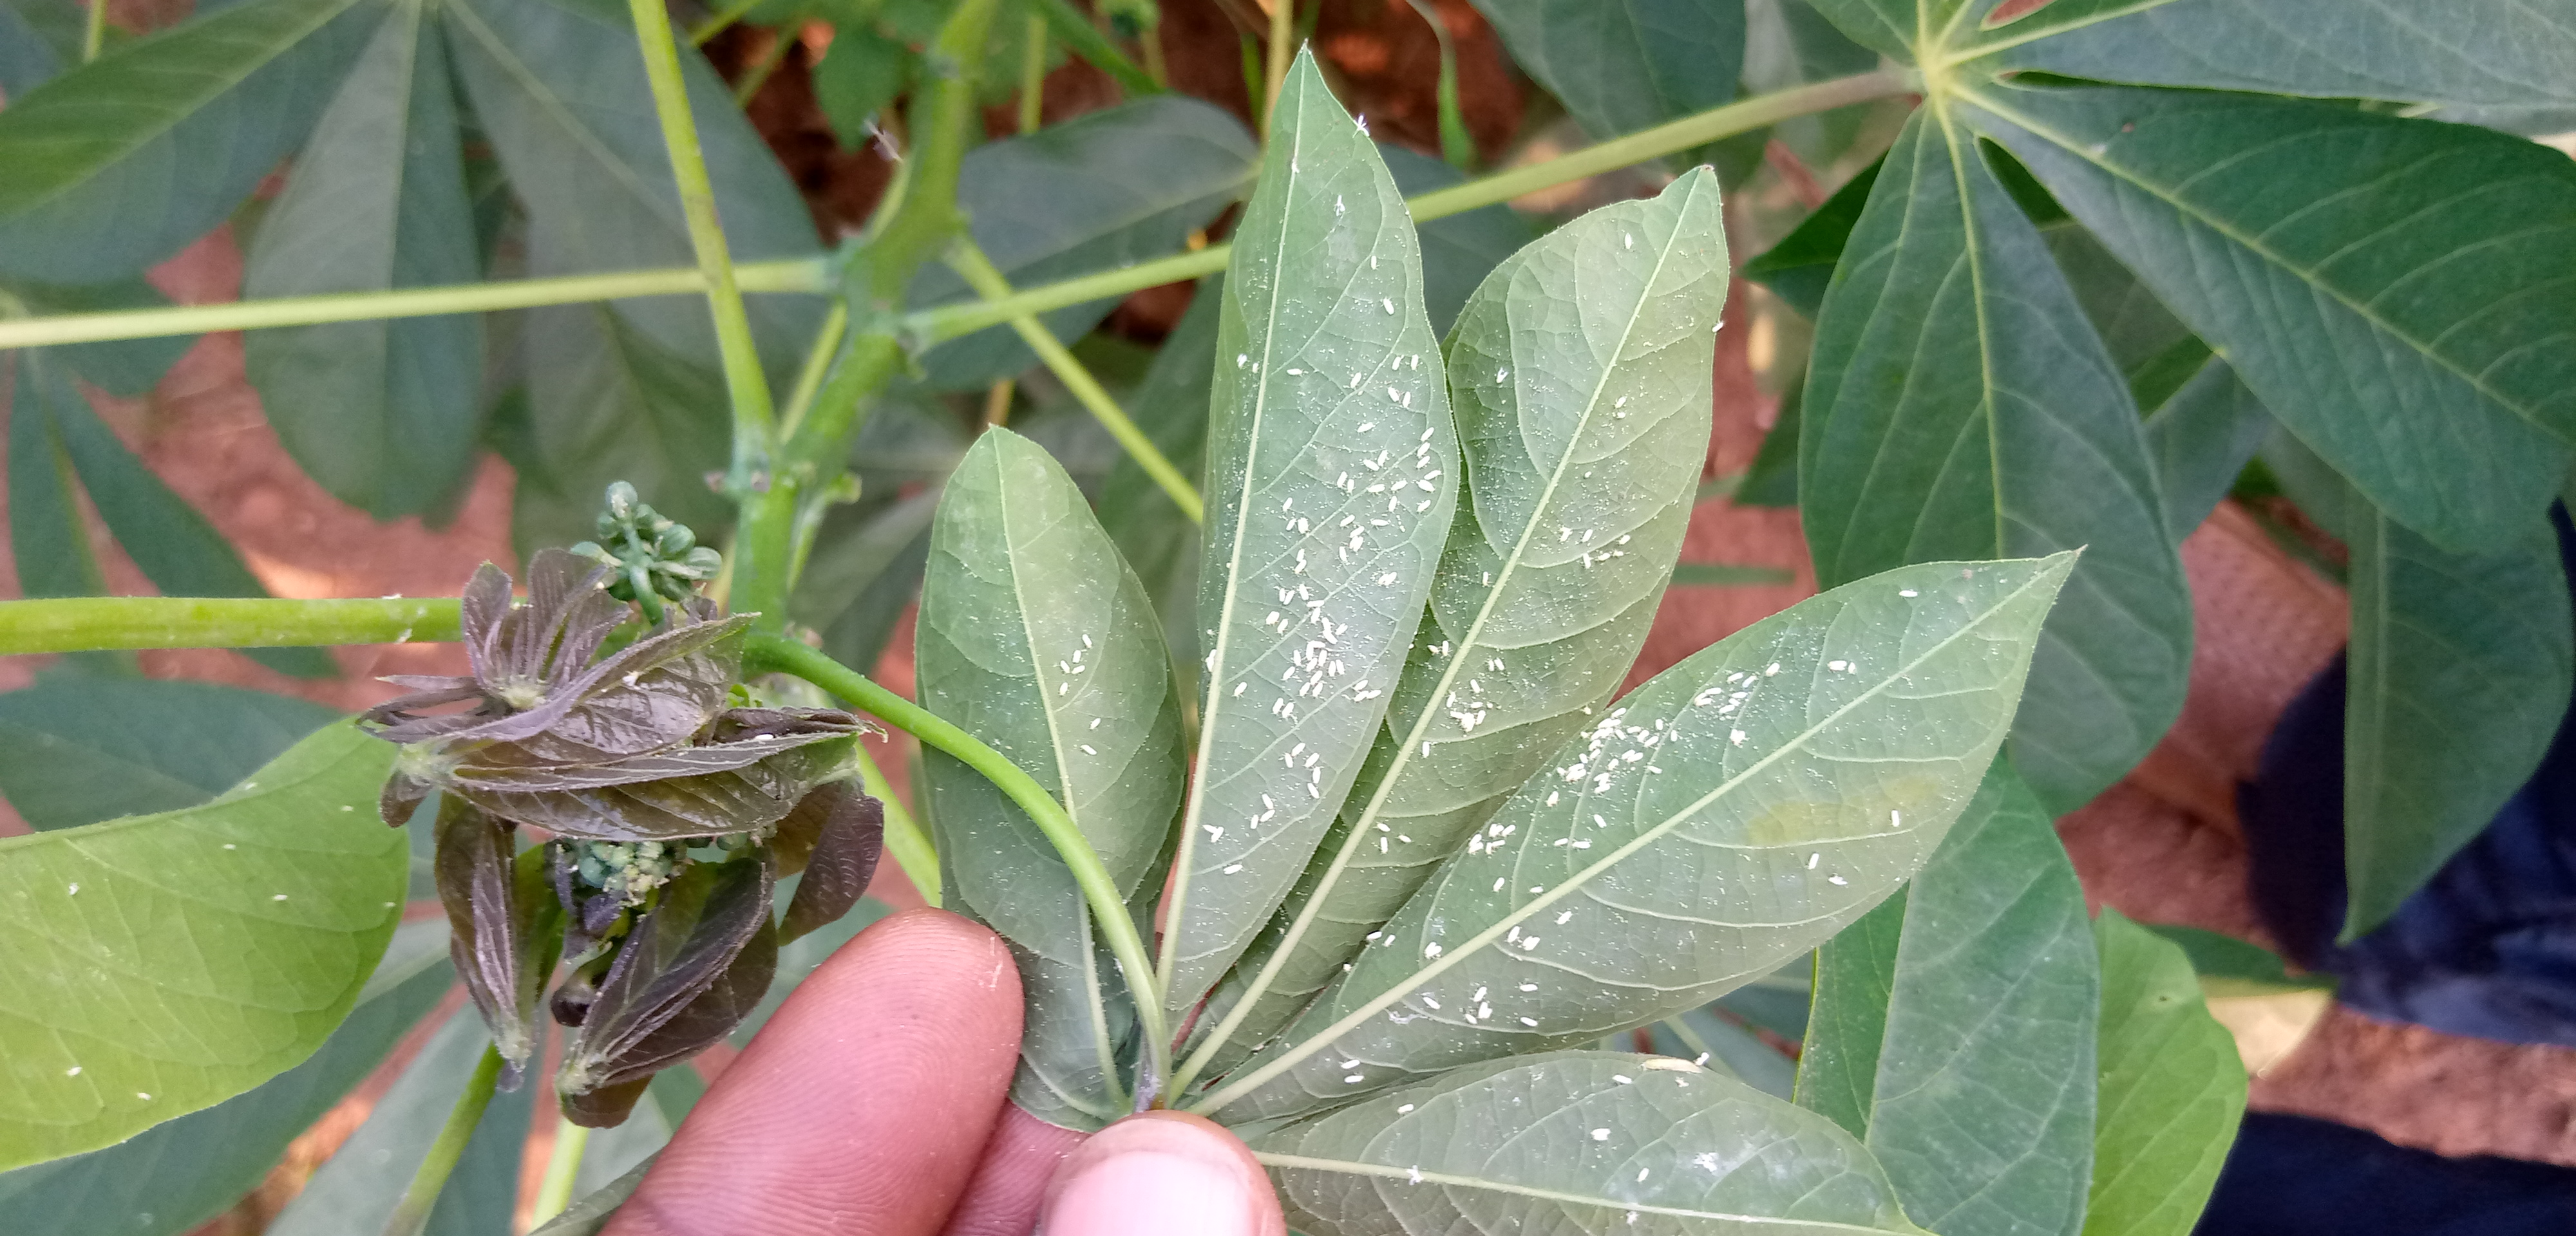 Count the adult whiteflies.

212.